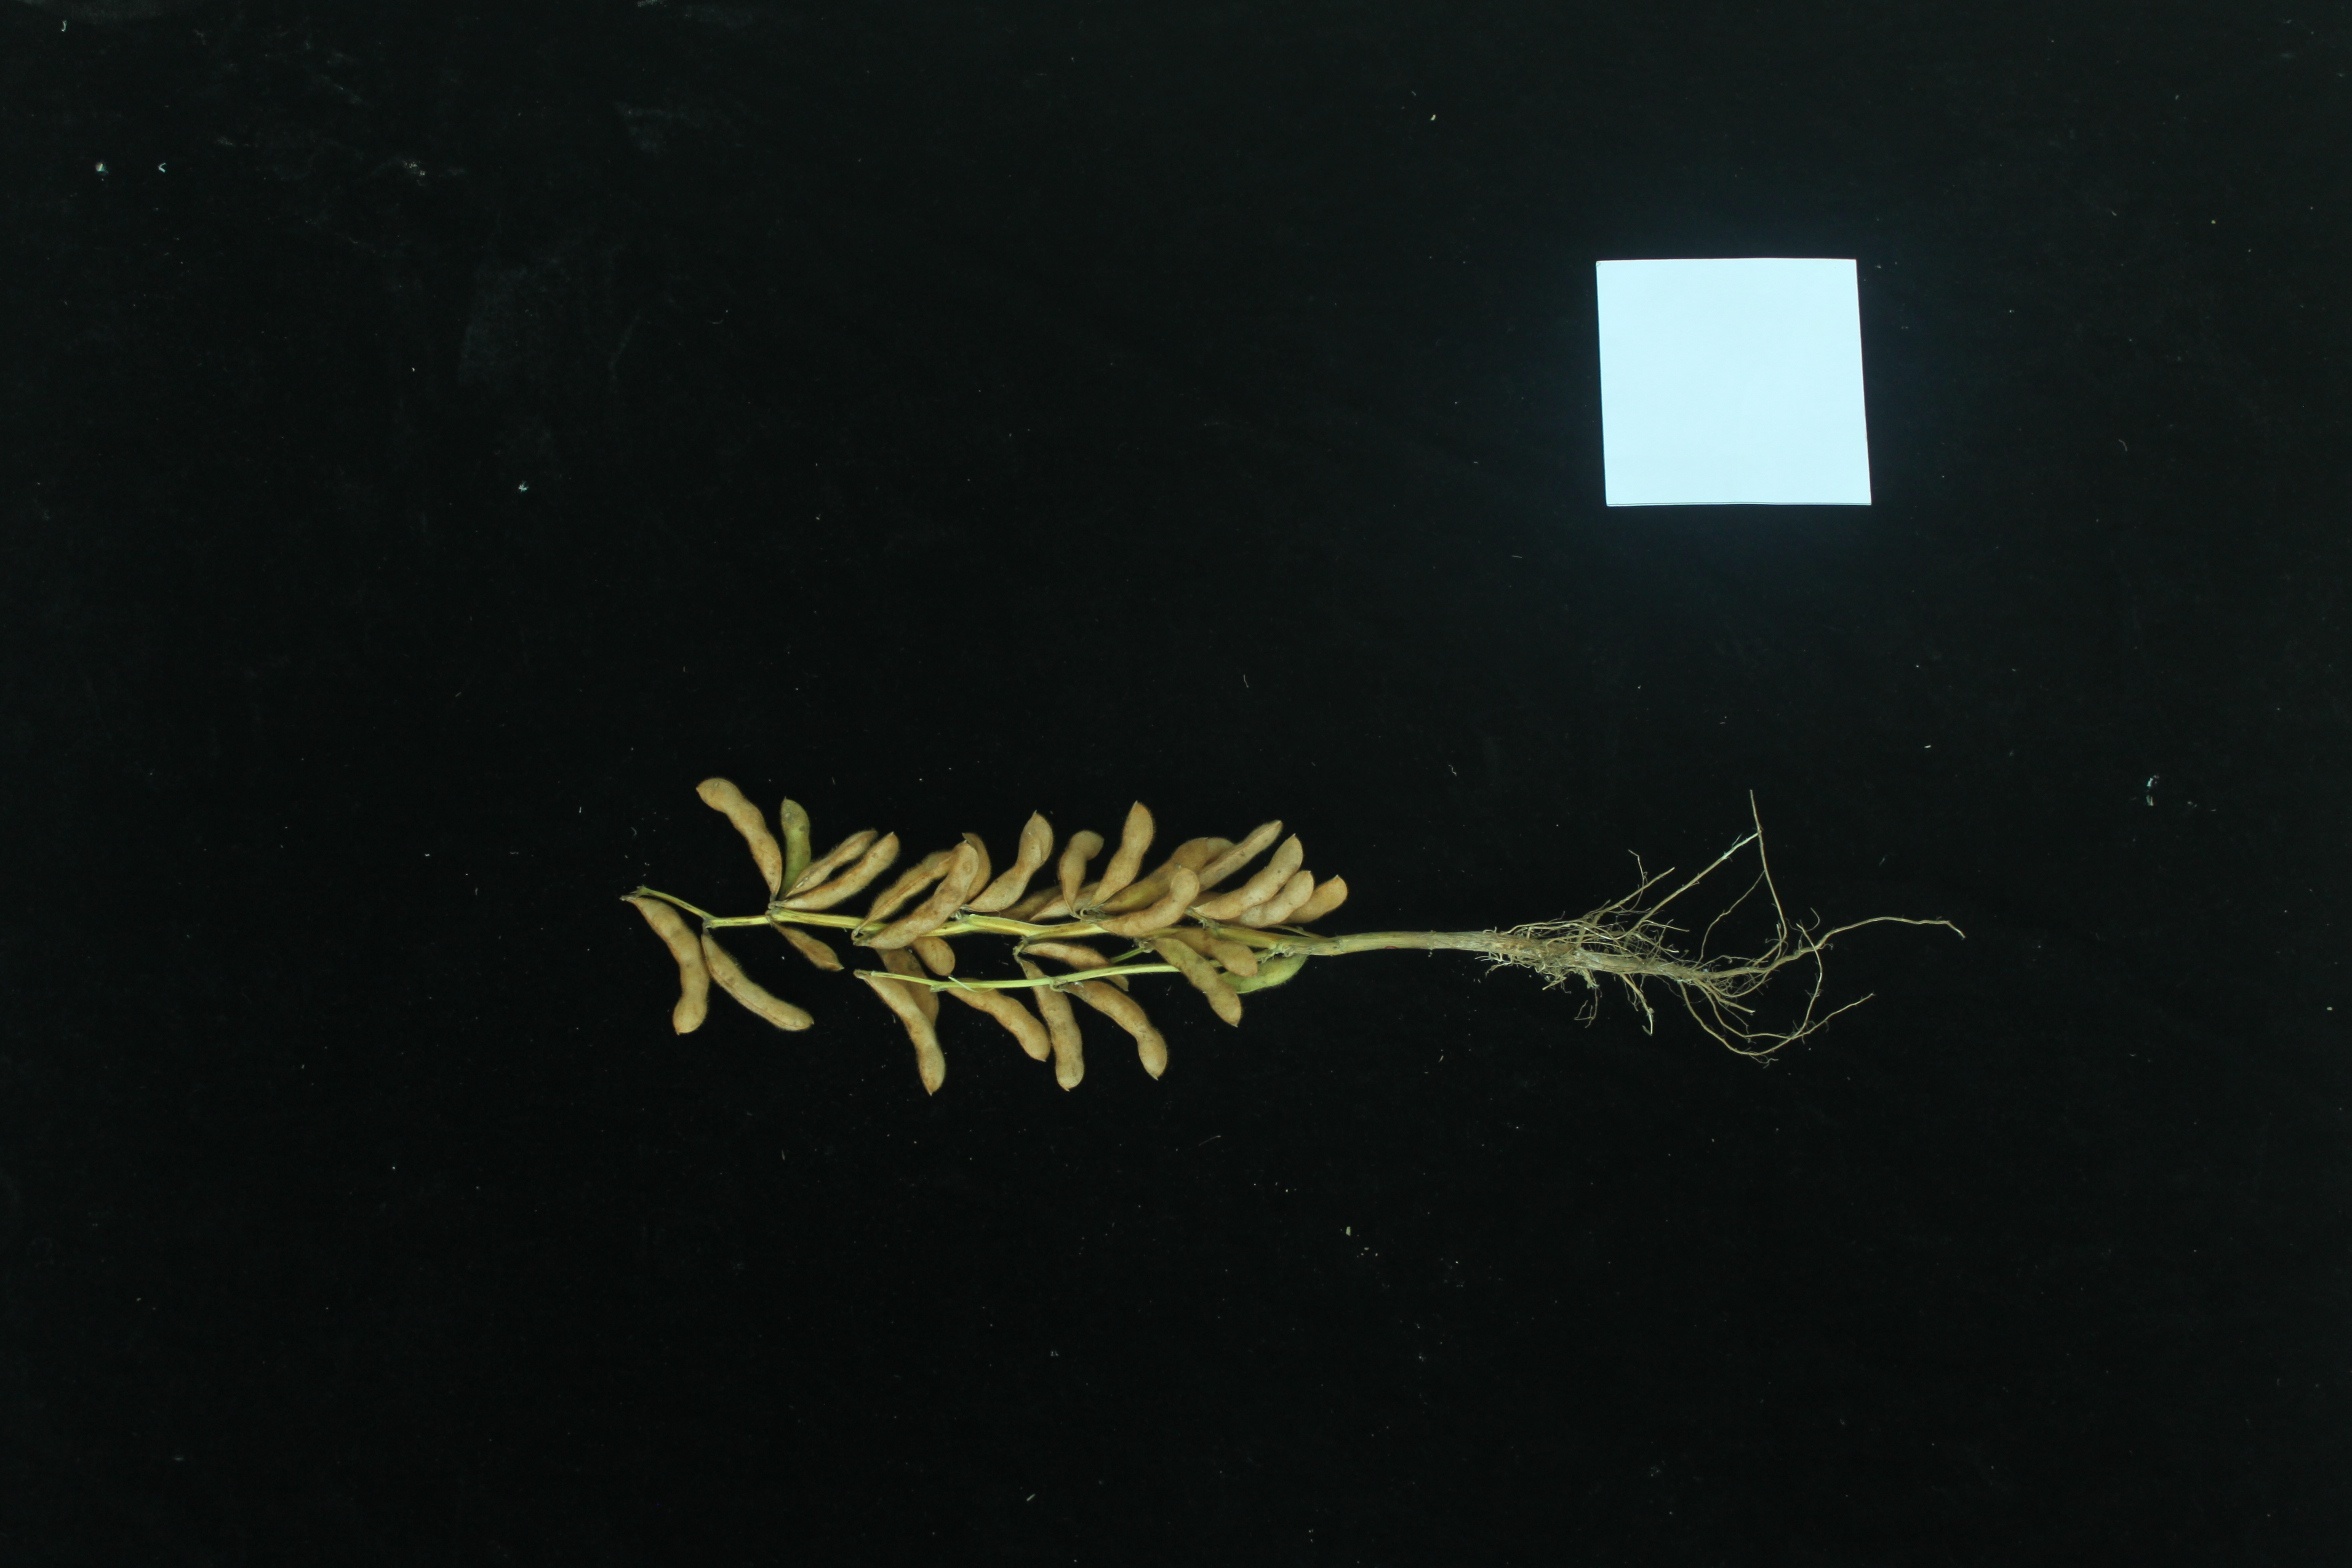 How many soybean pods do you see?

30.